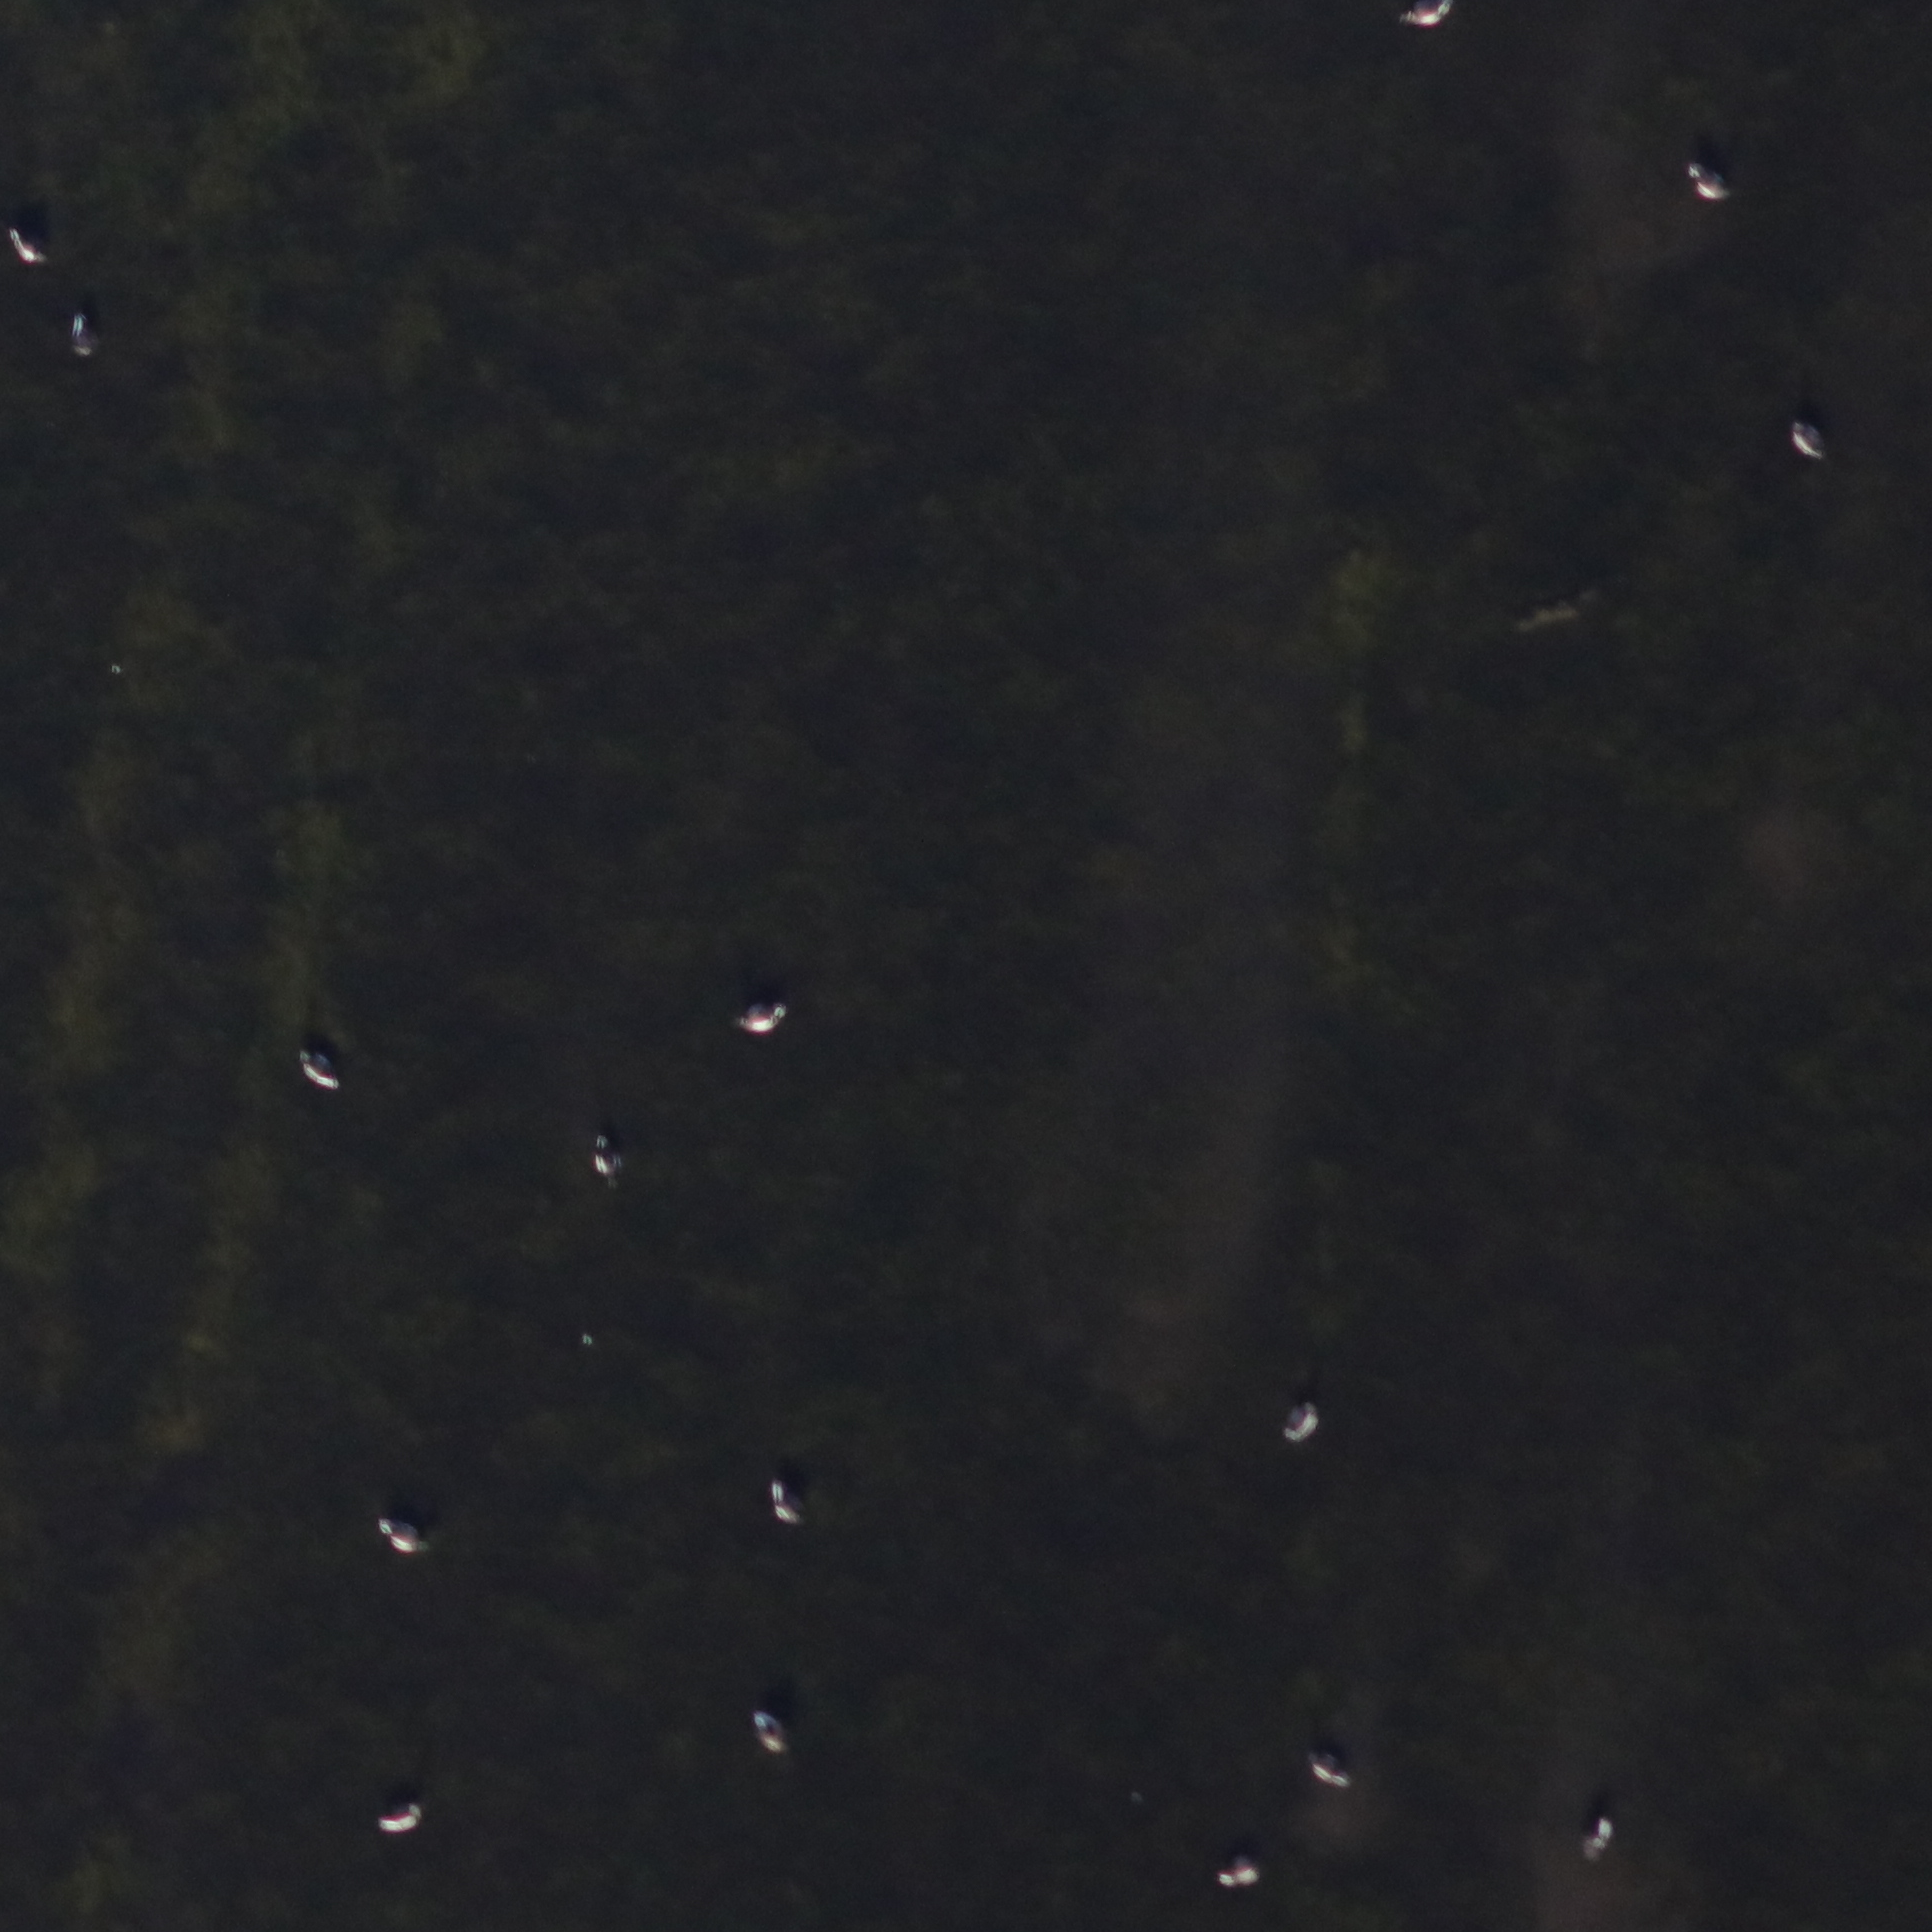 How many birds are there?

16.